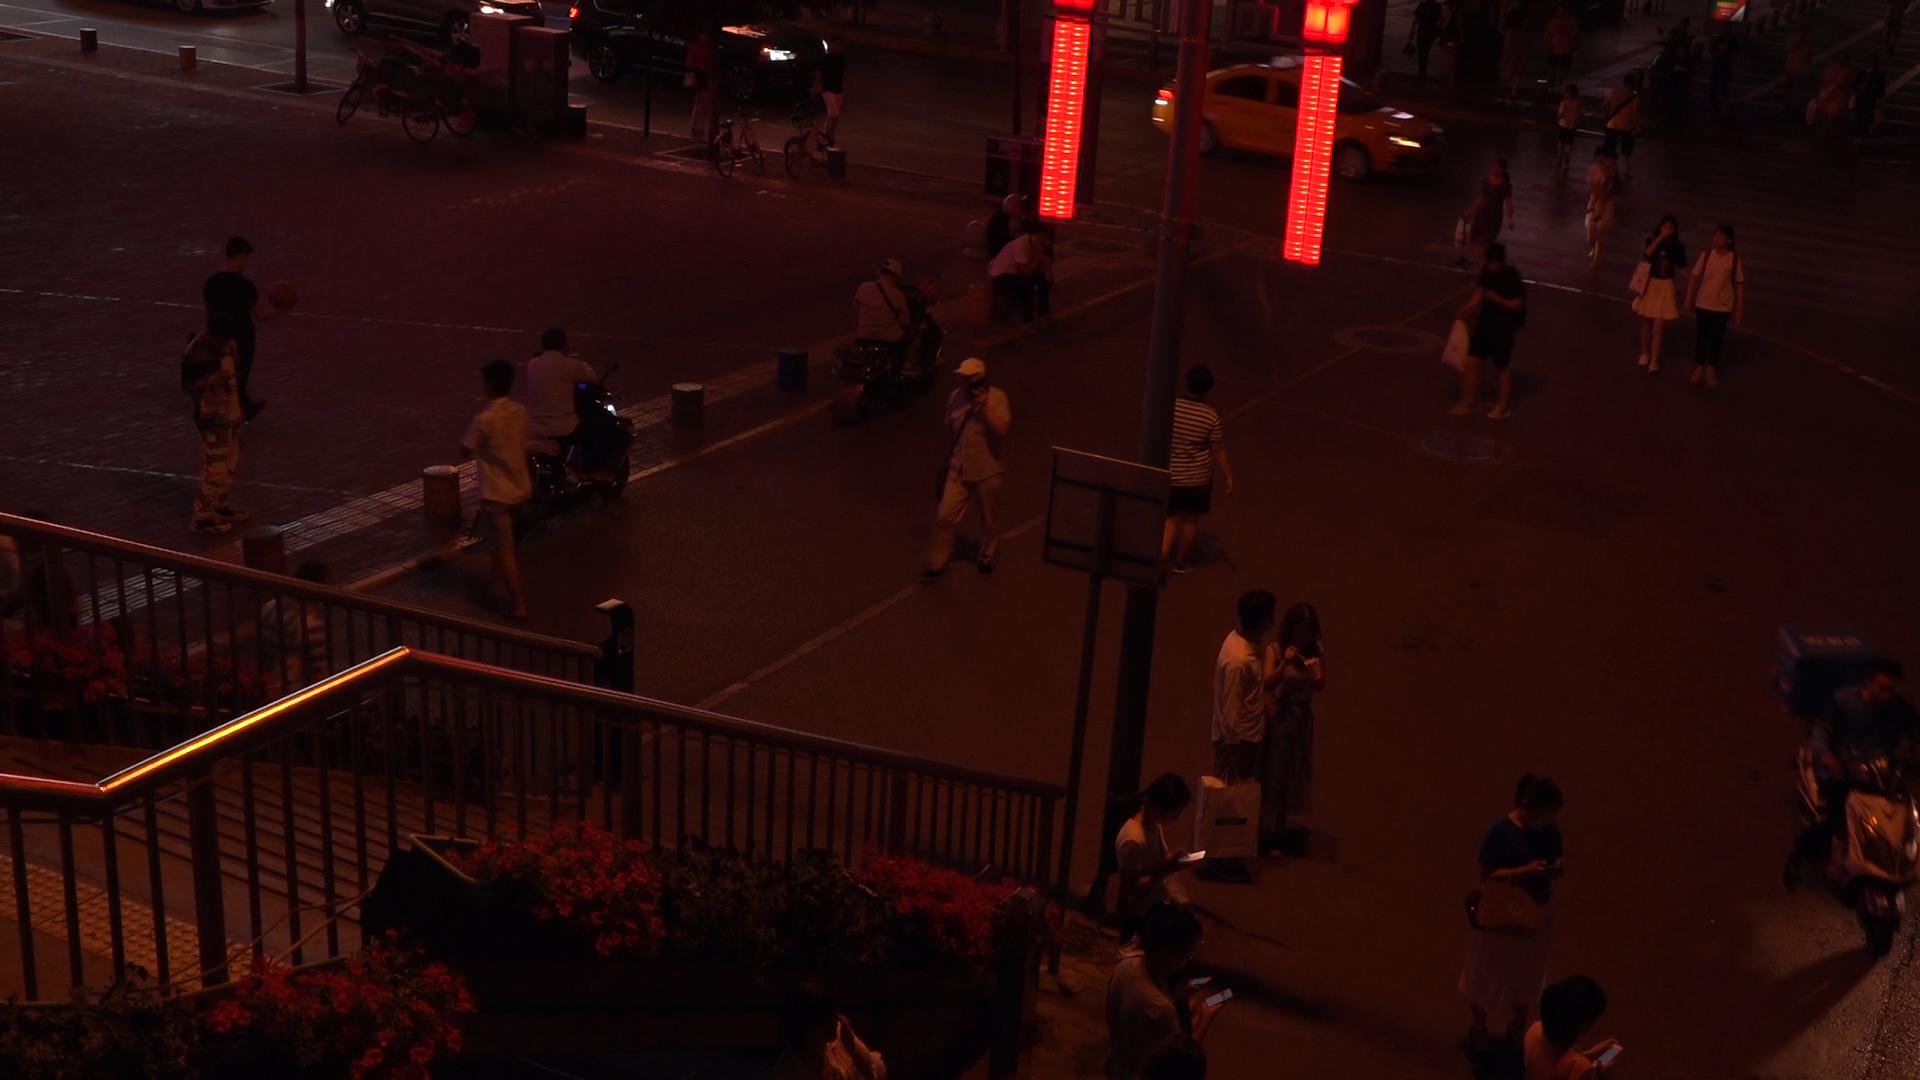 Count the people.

32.